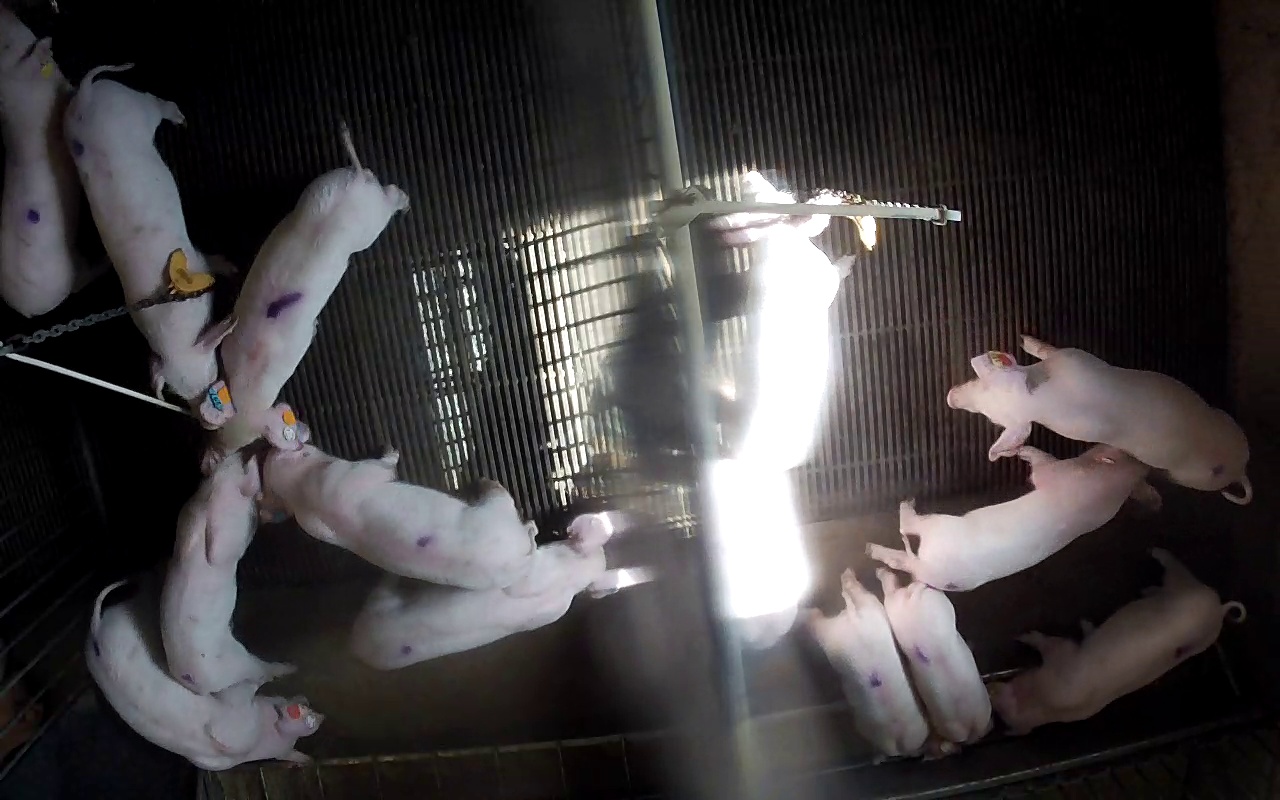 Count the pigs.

14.